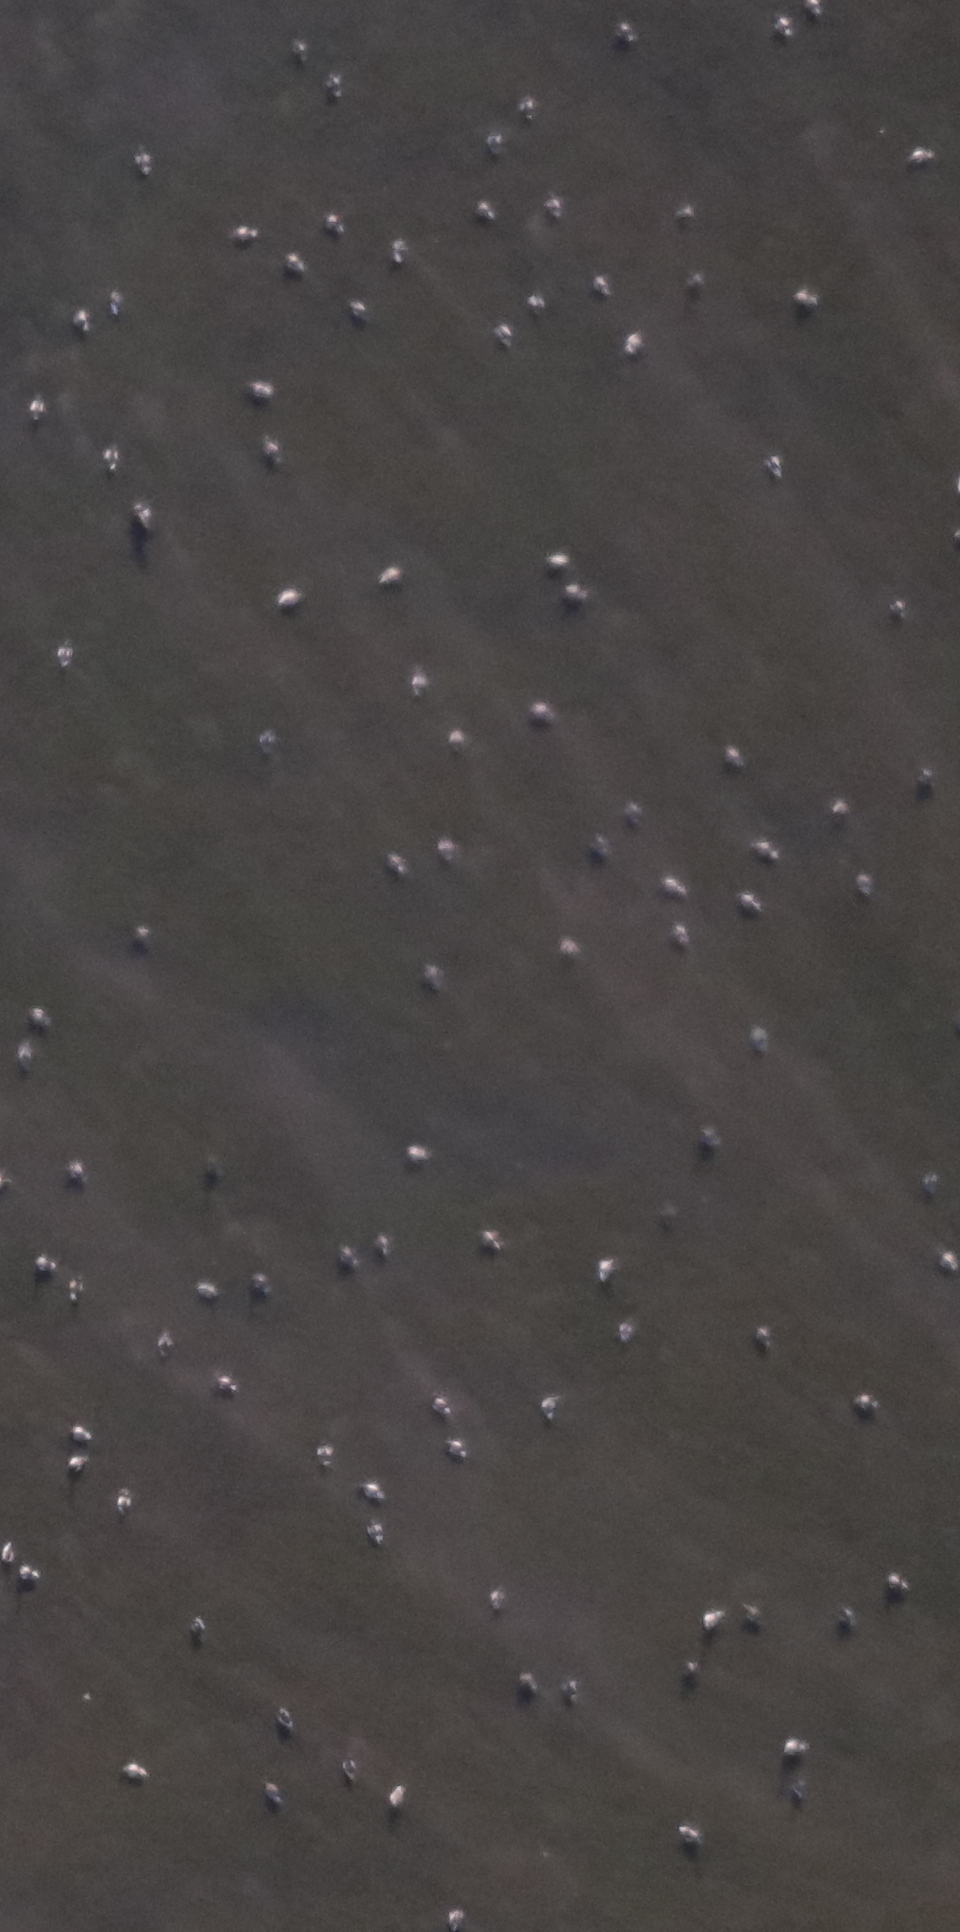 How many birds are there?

107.